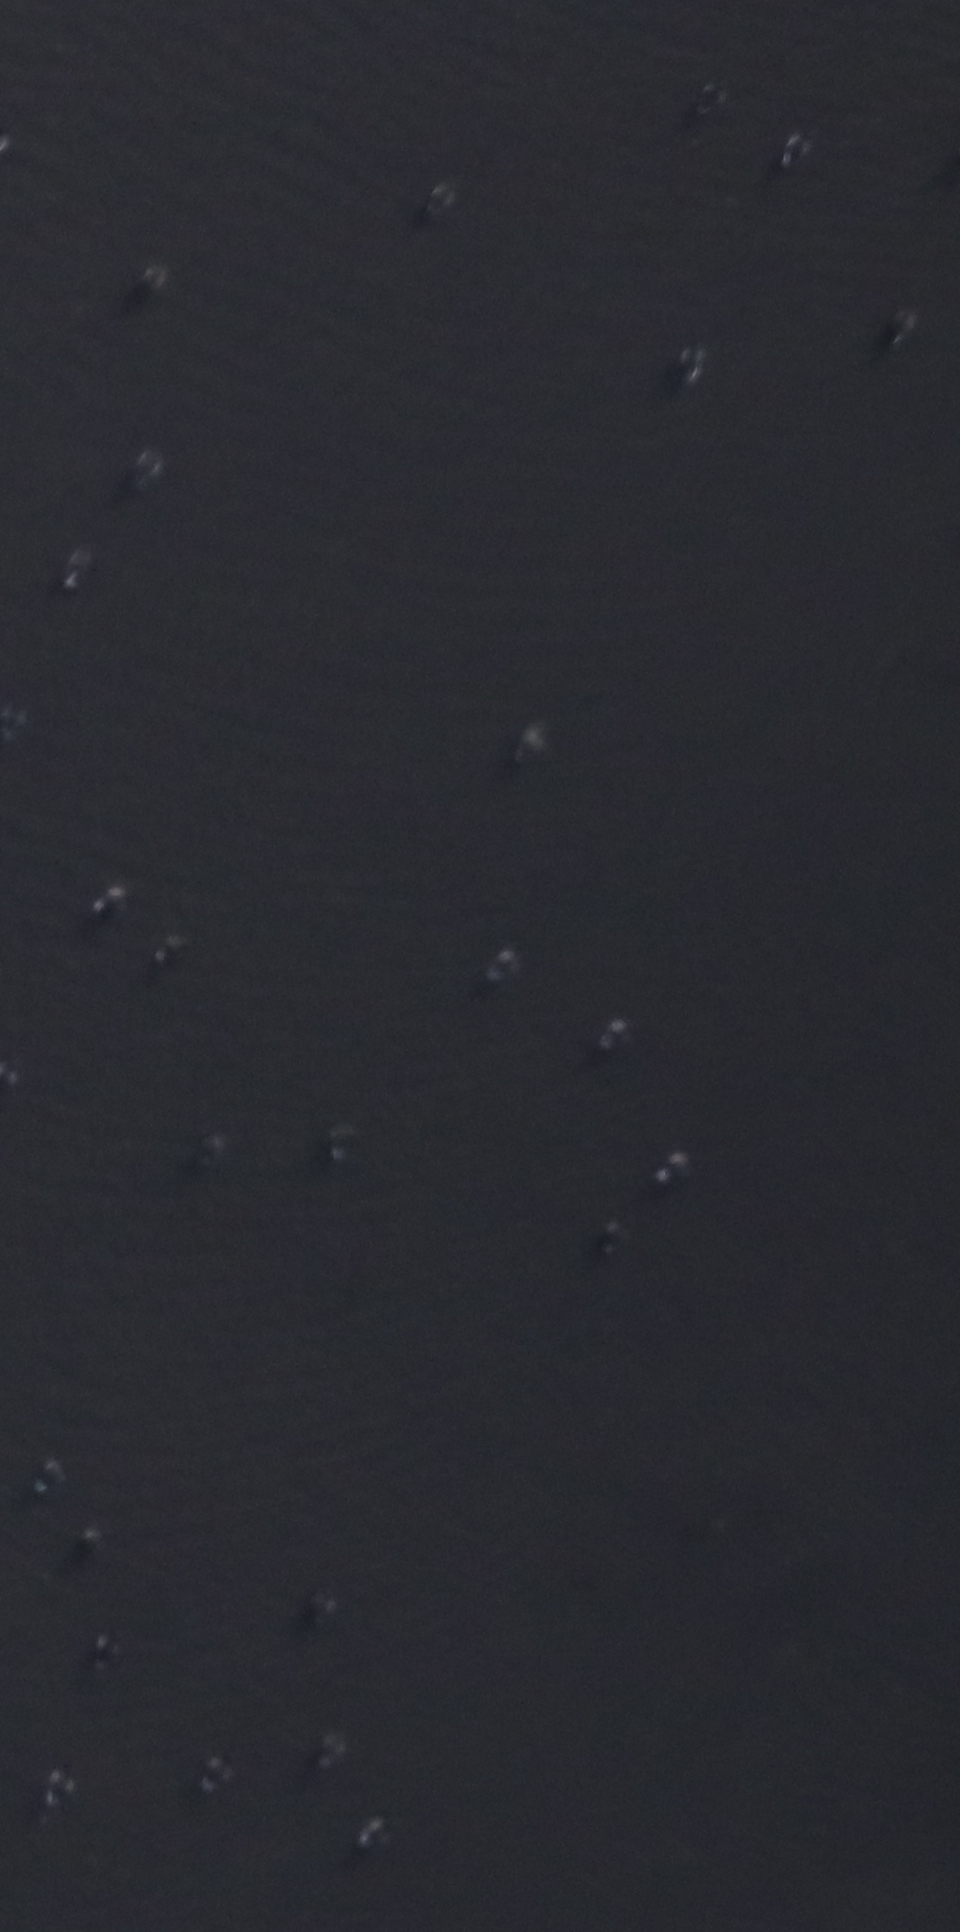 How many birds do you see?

27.